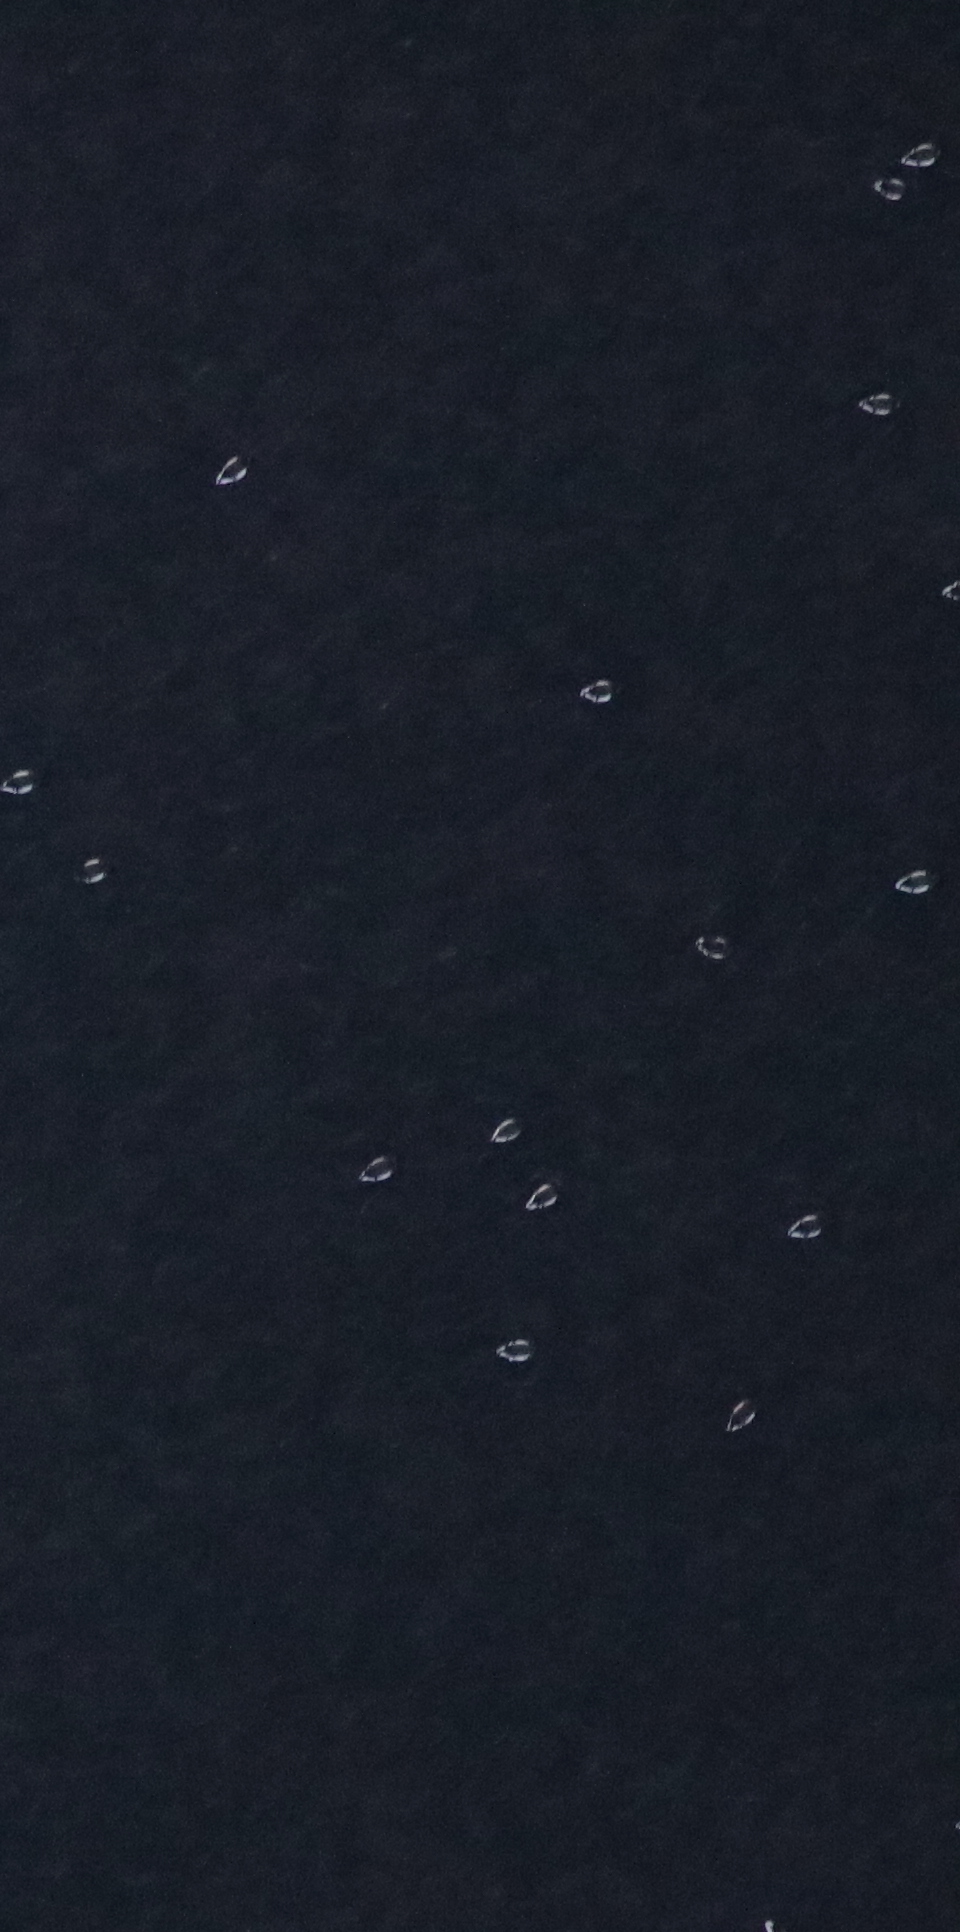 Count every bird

15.